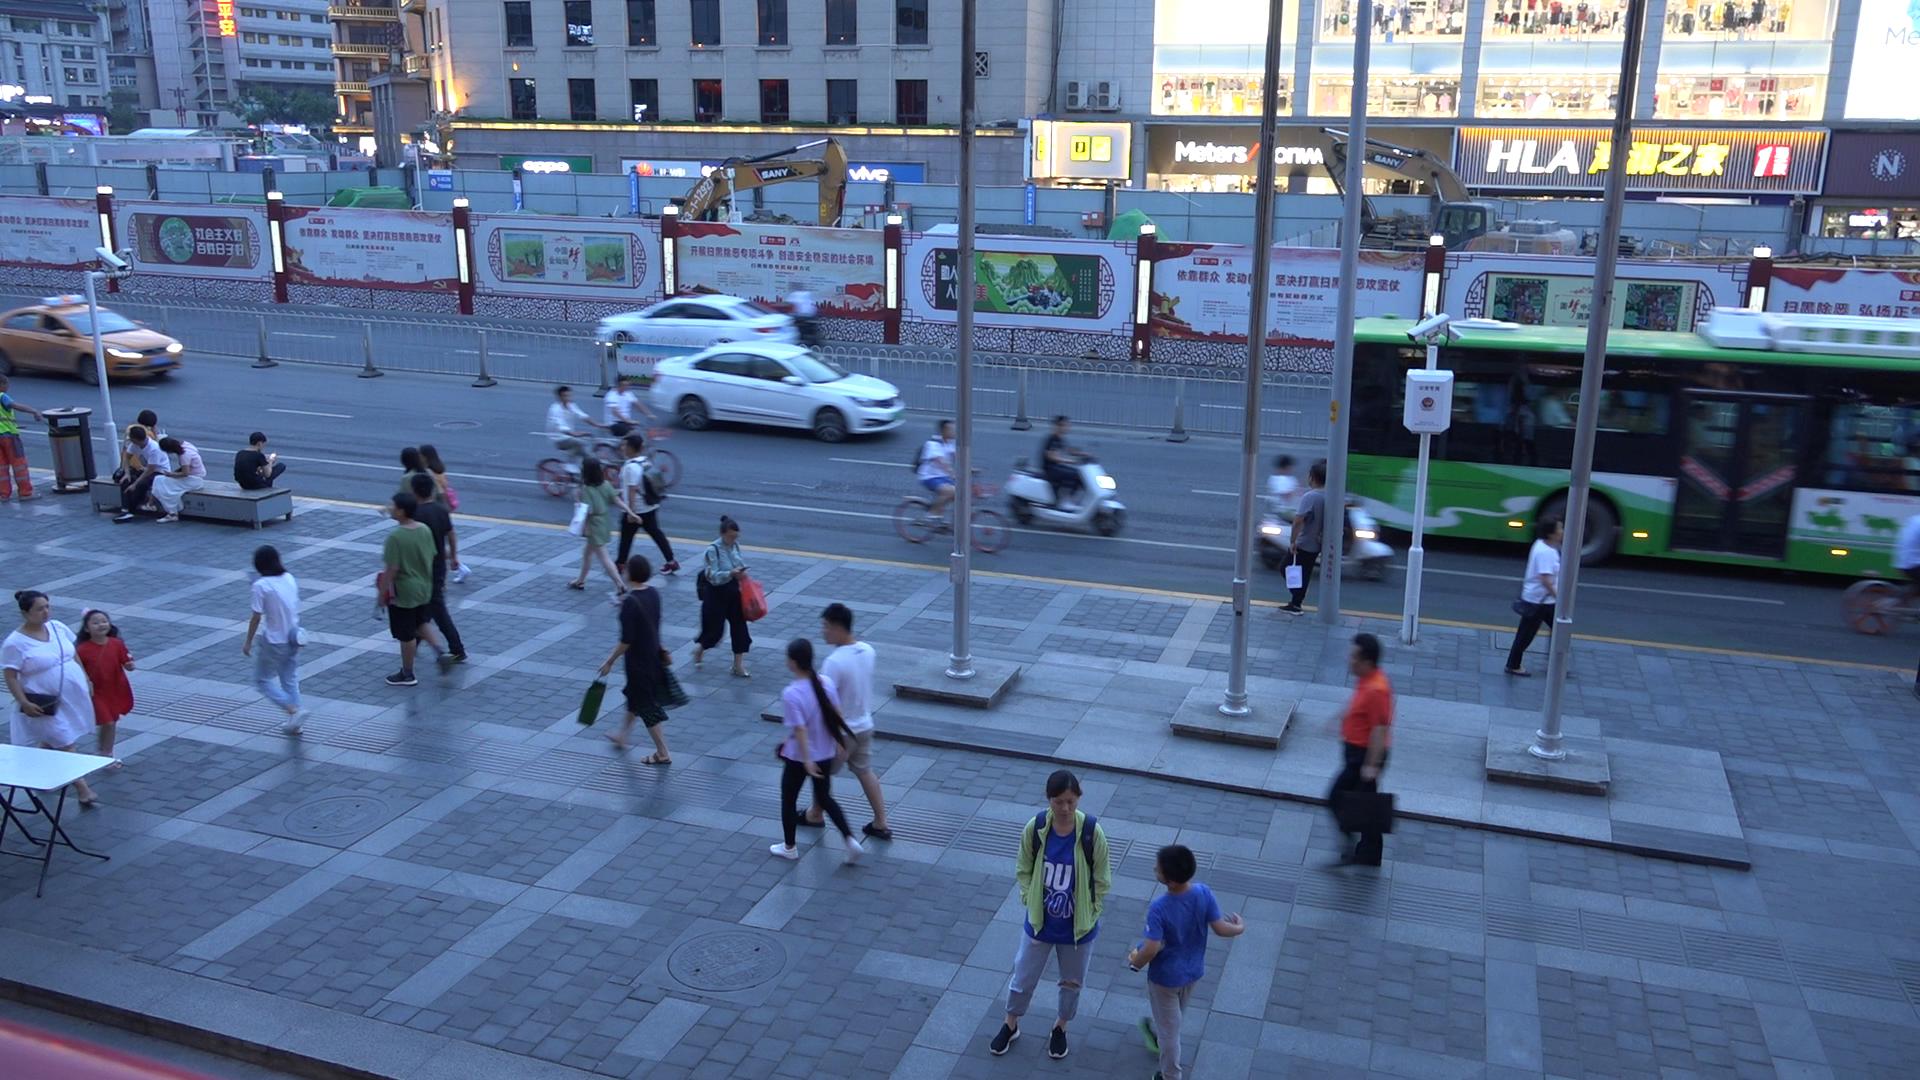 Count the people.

29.